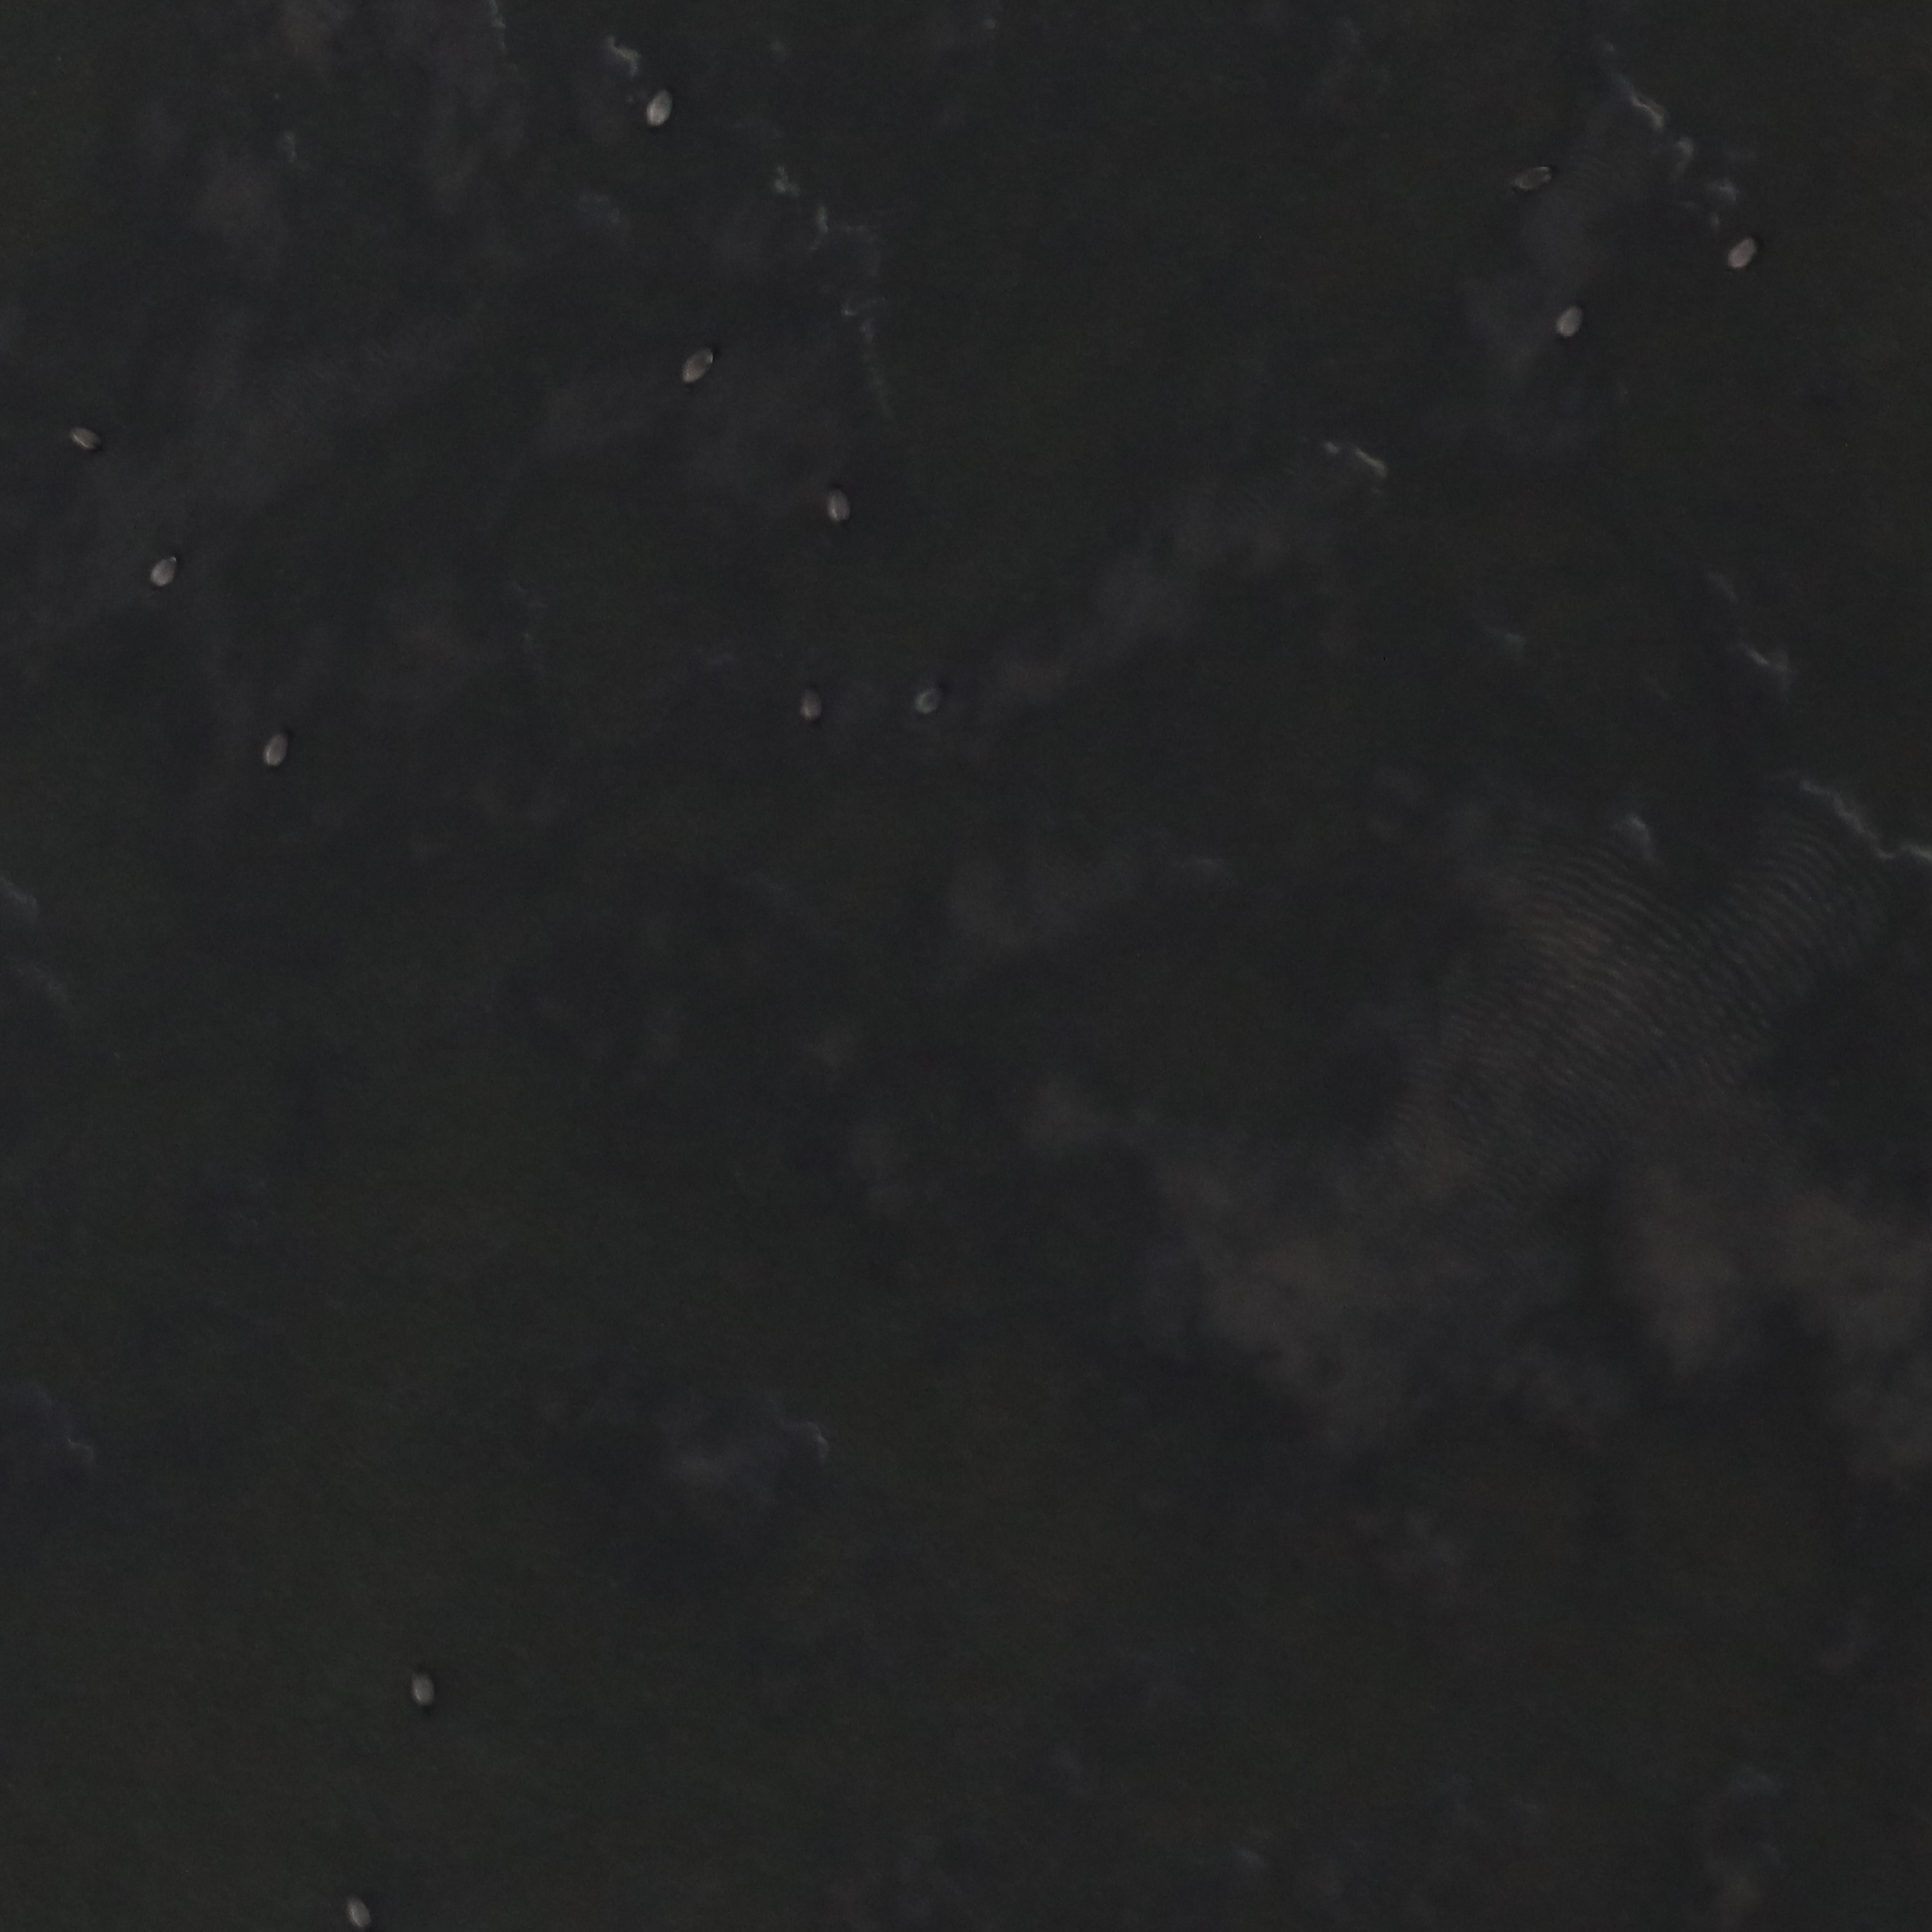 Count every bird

13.